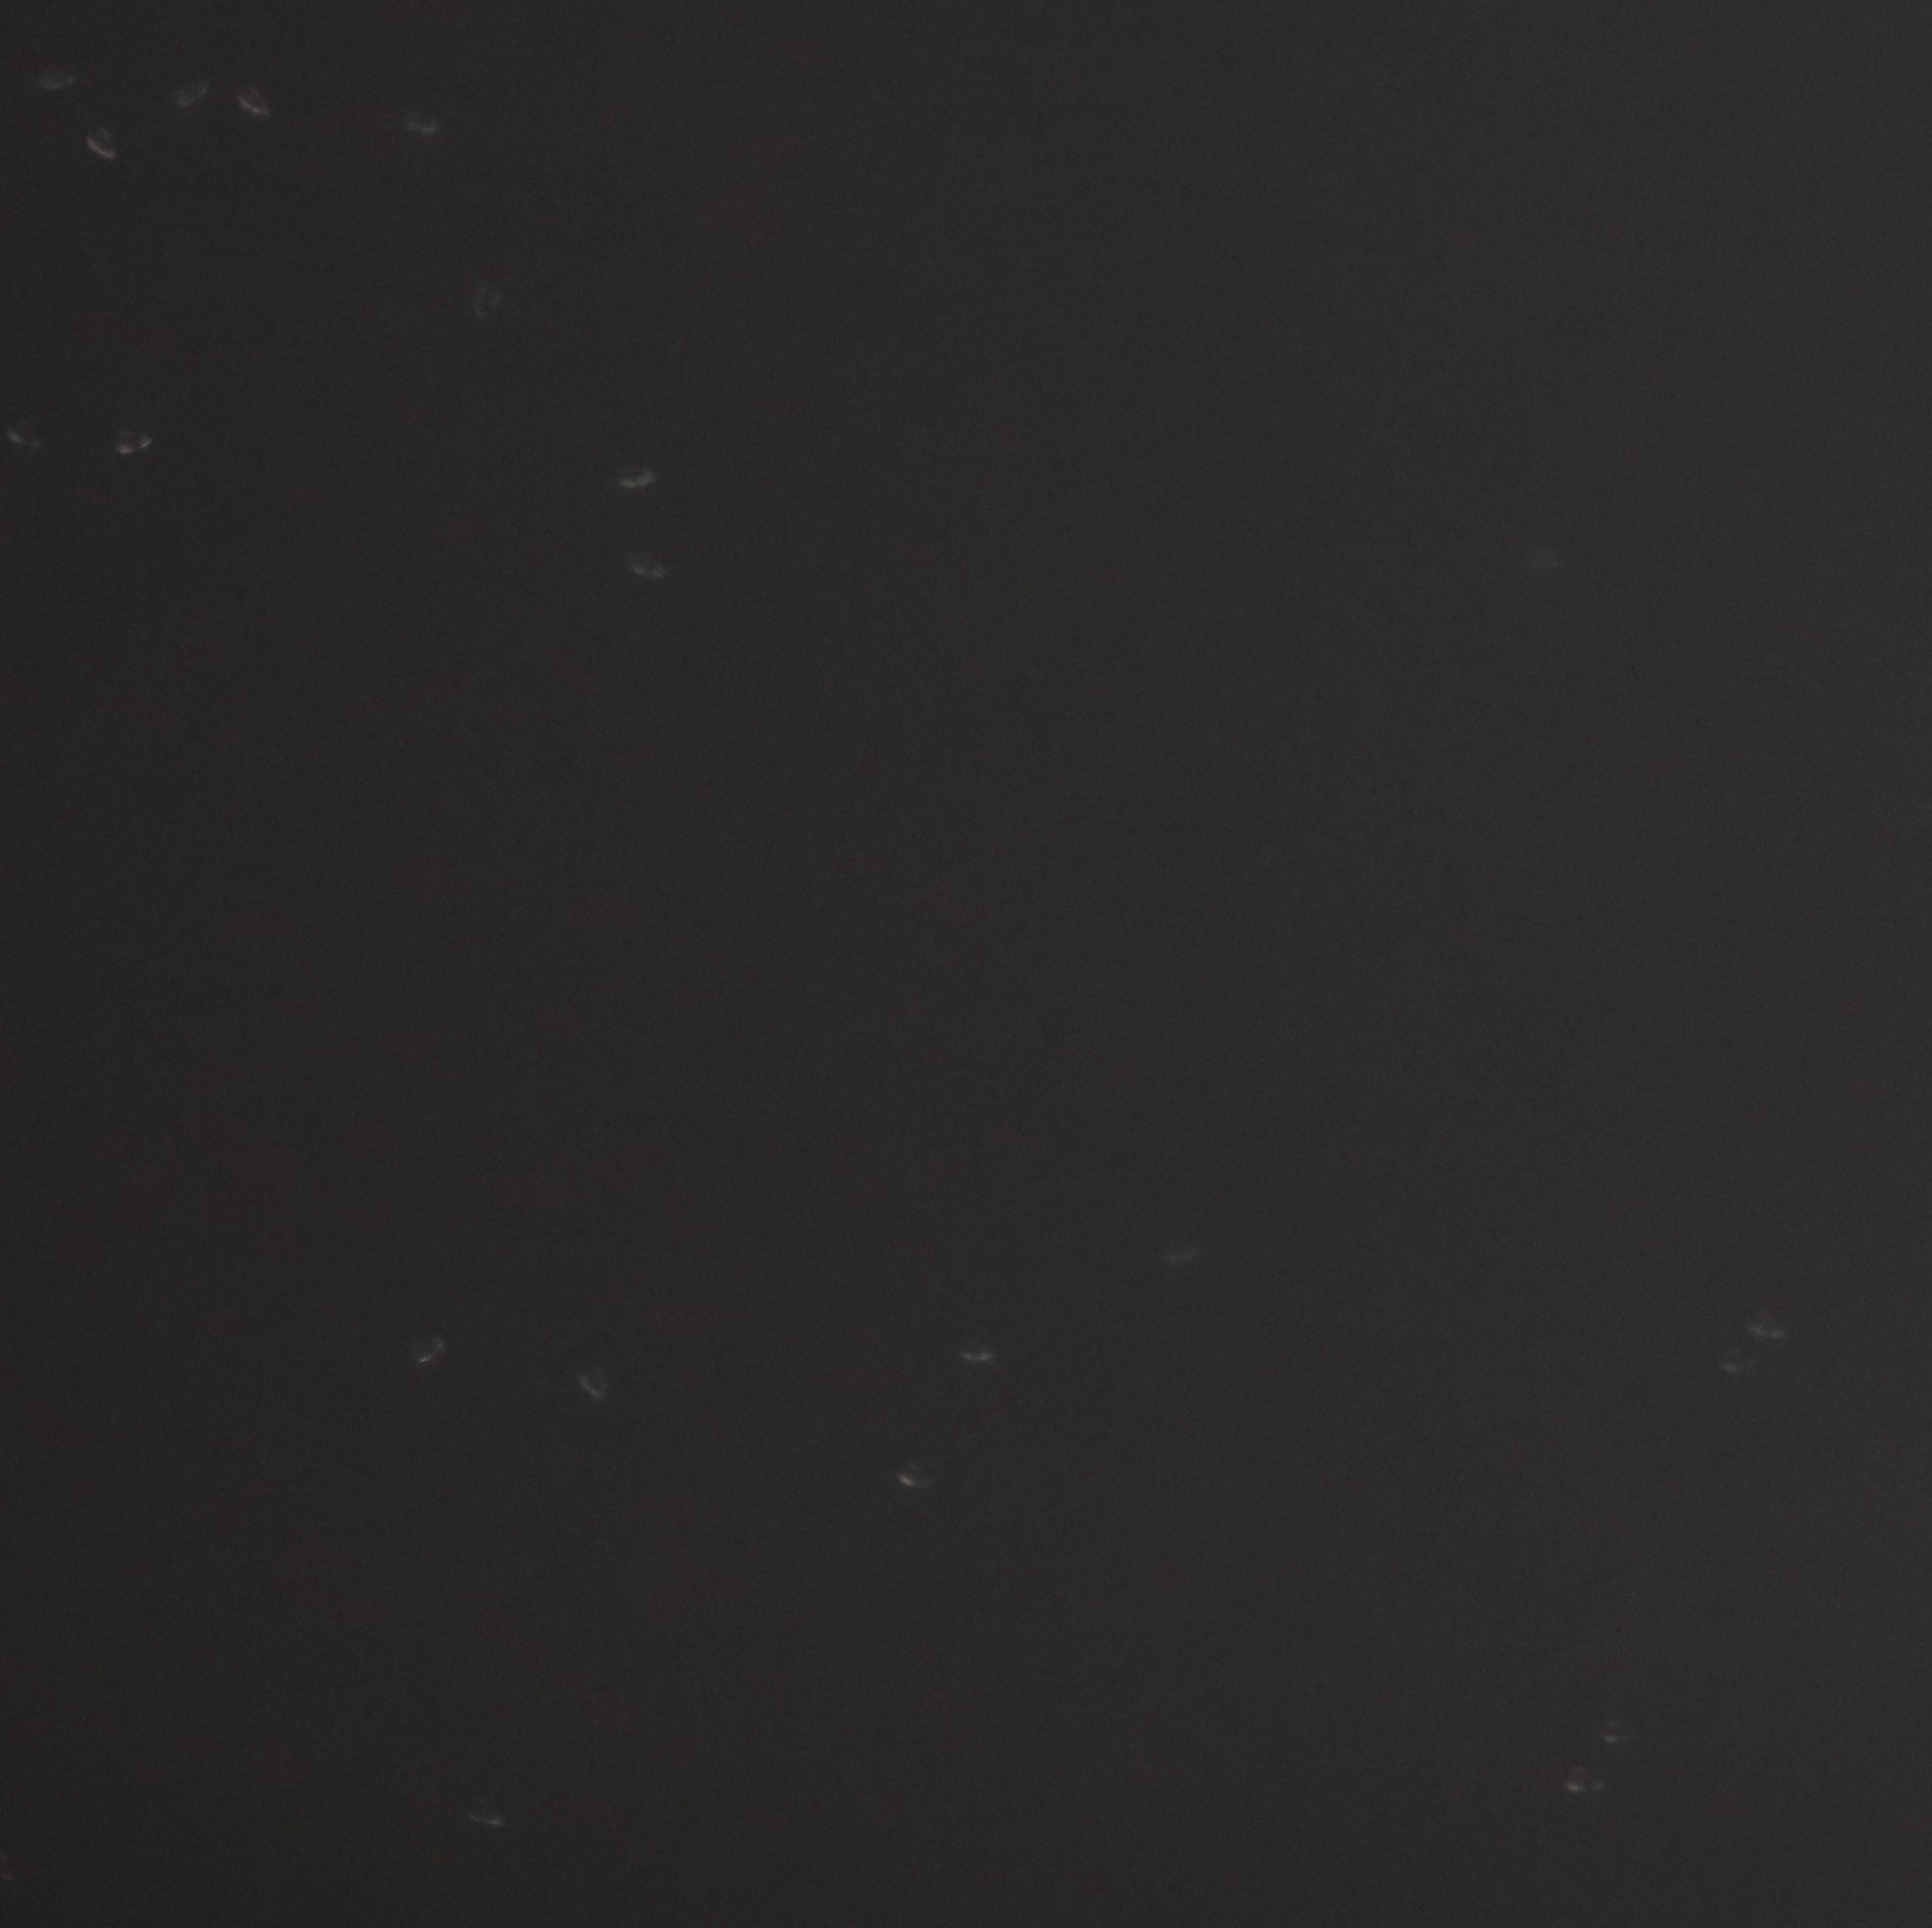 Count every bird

19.